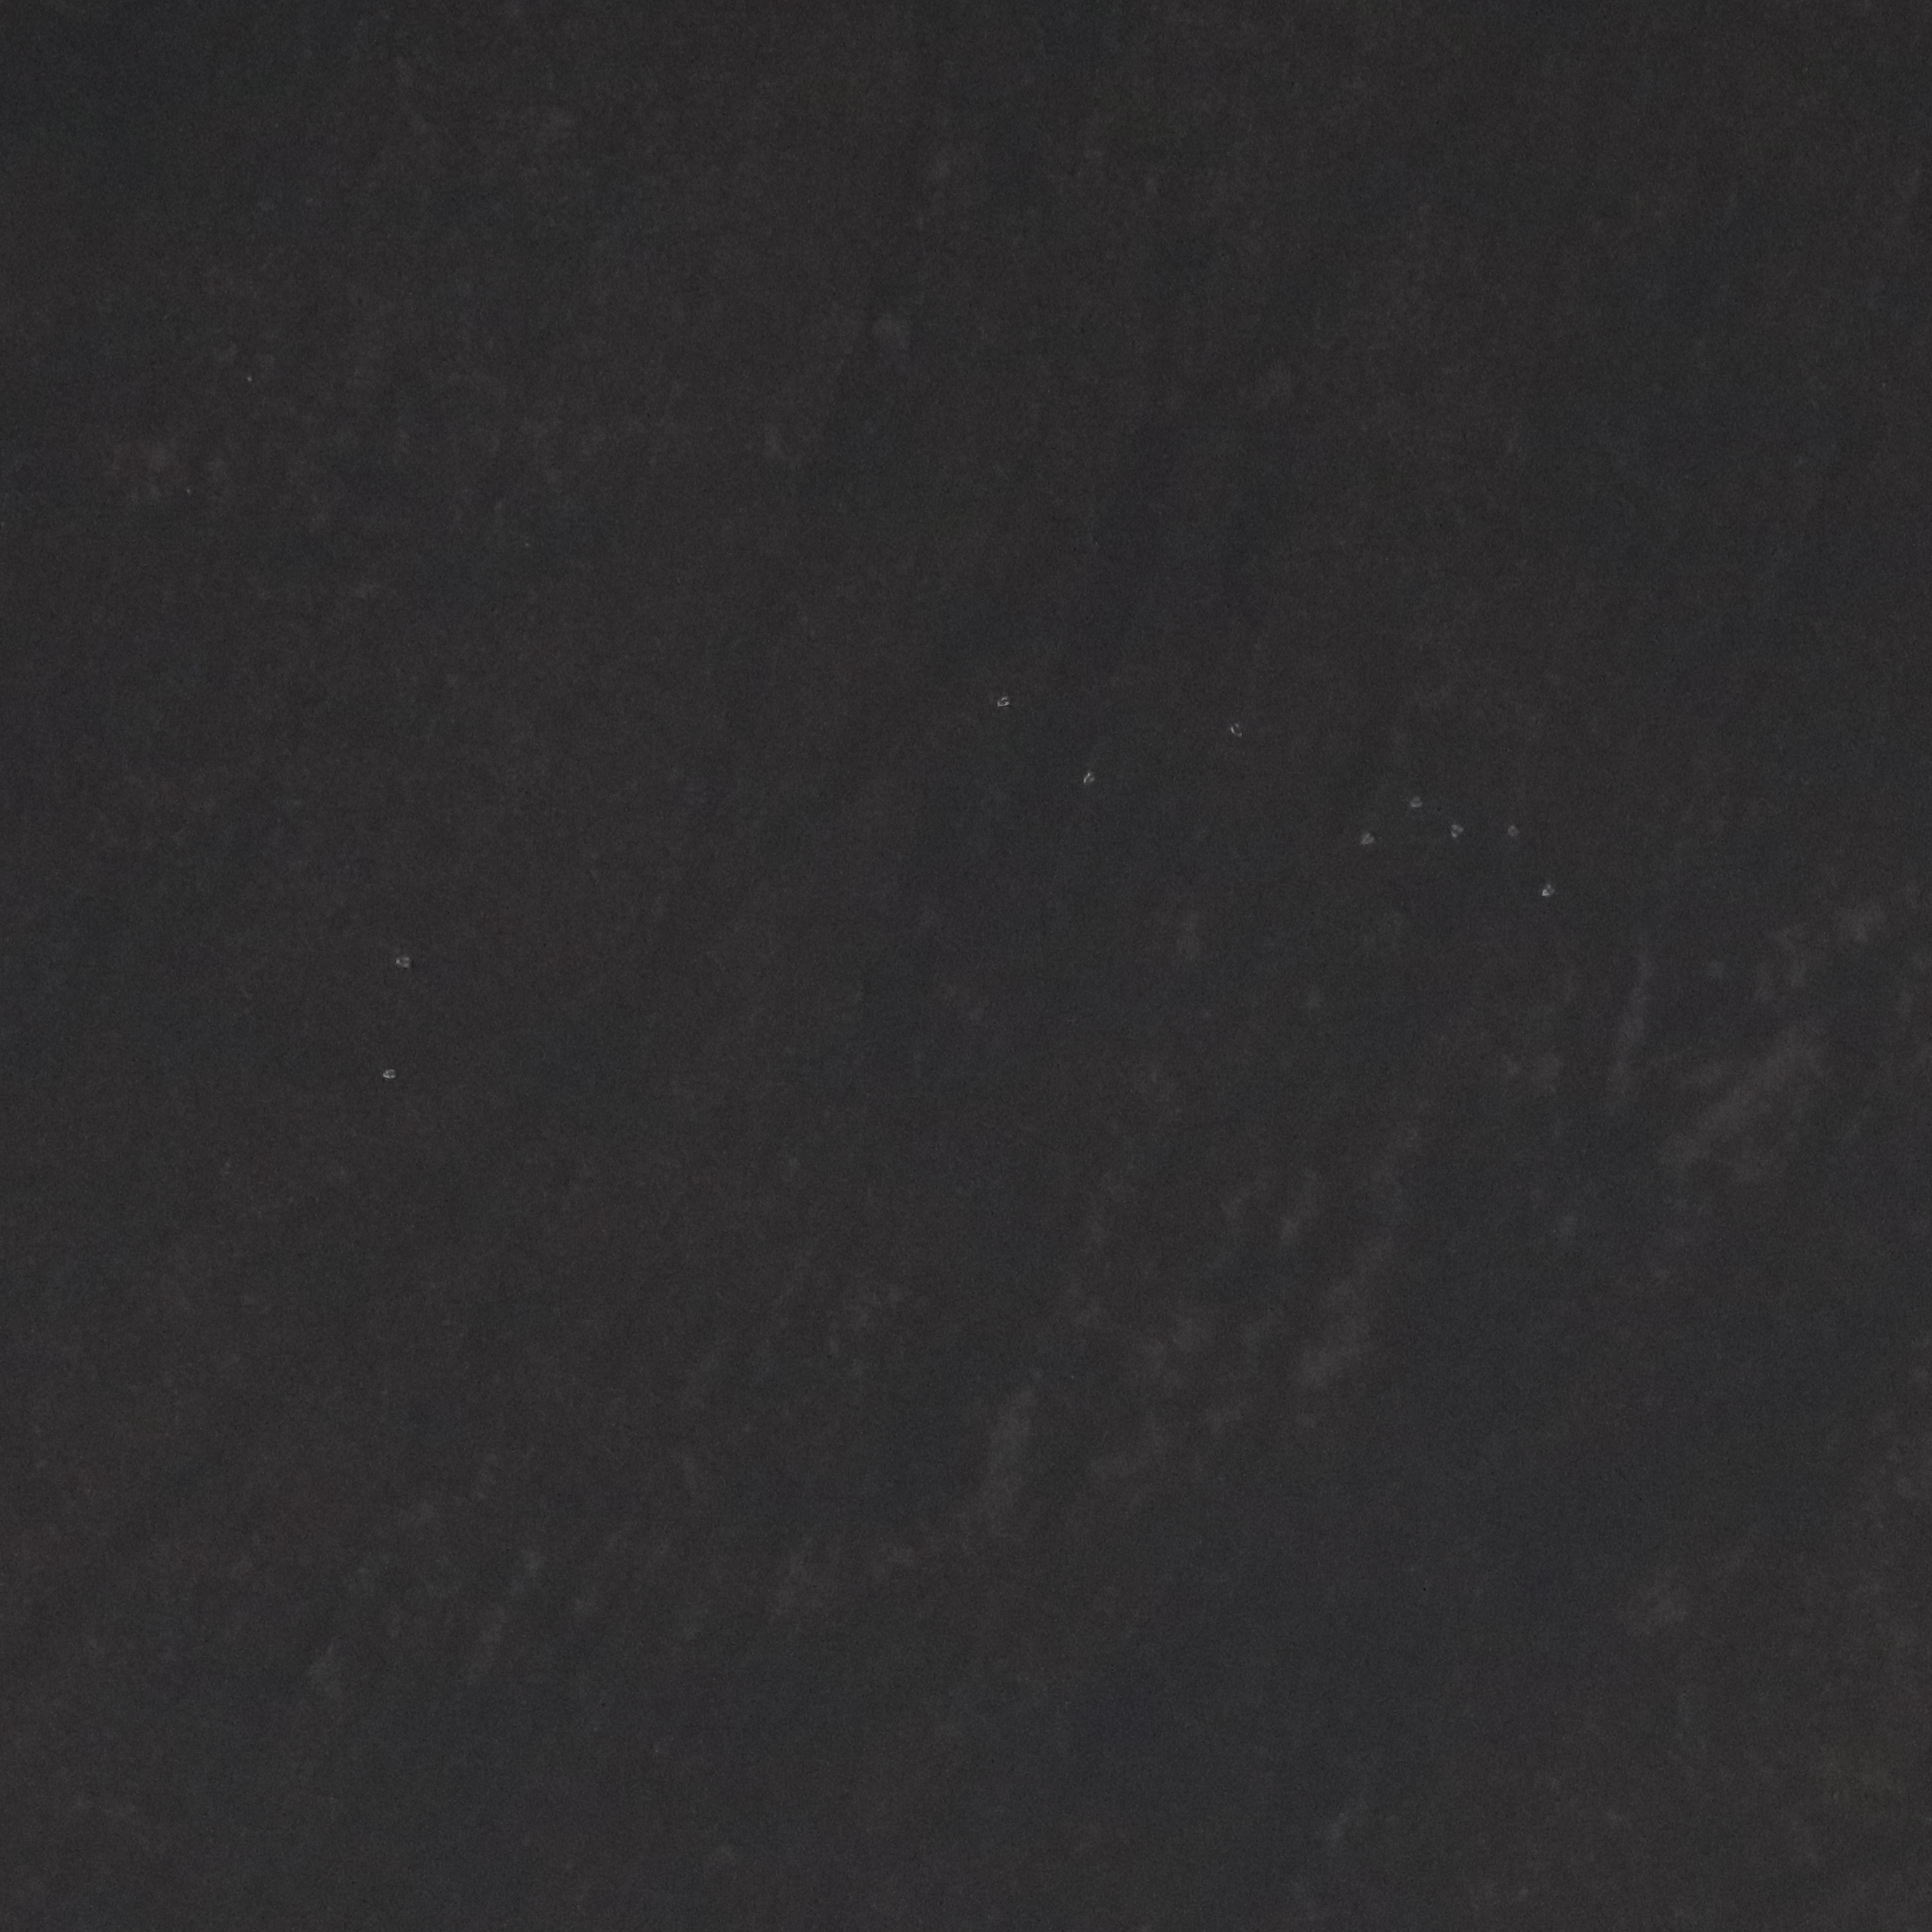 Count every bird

10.